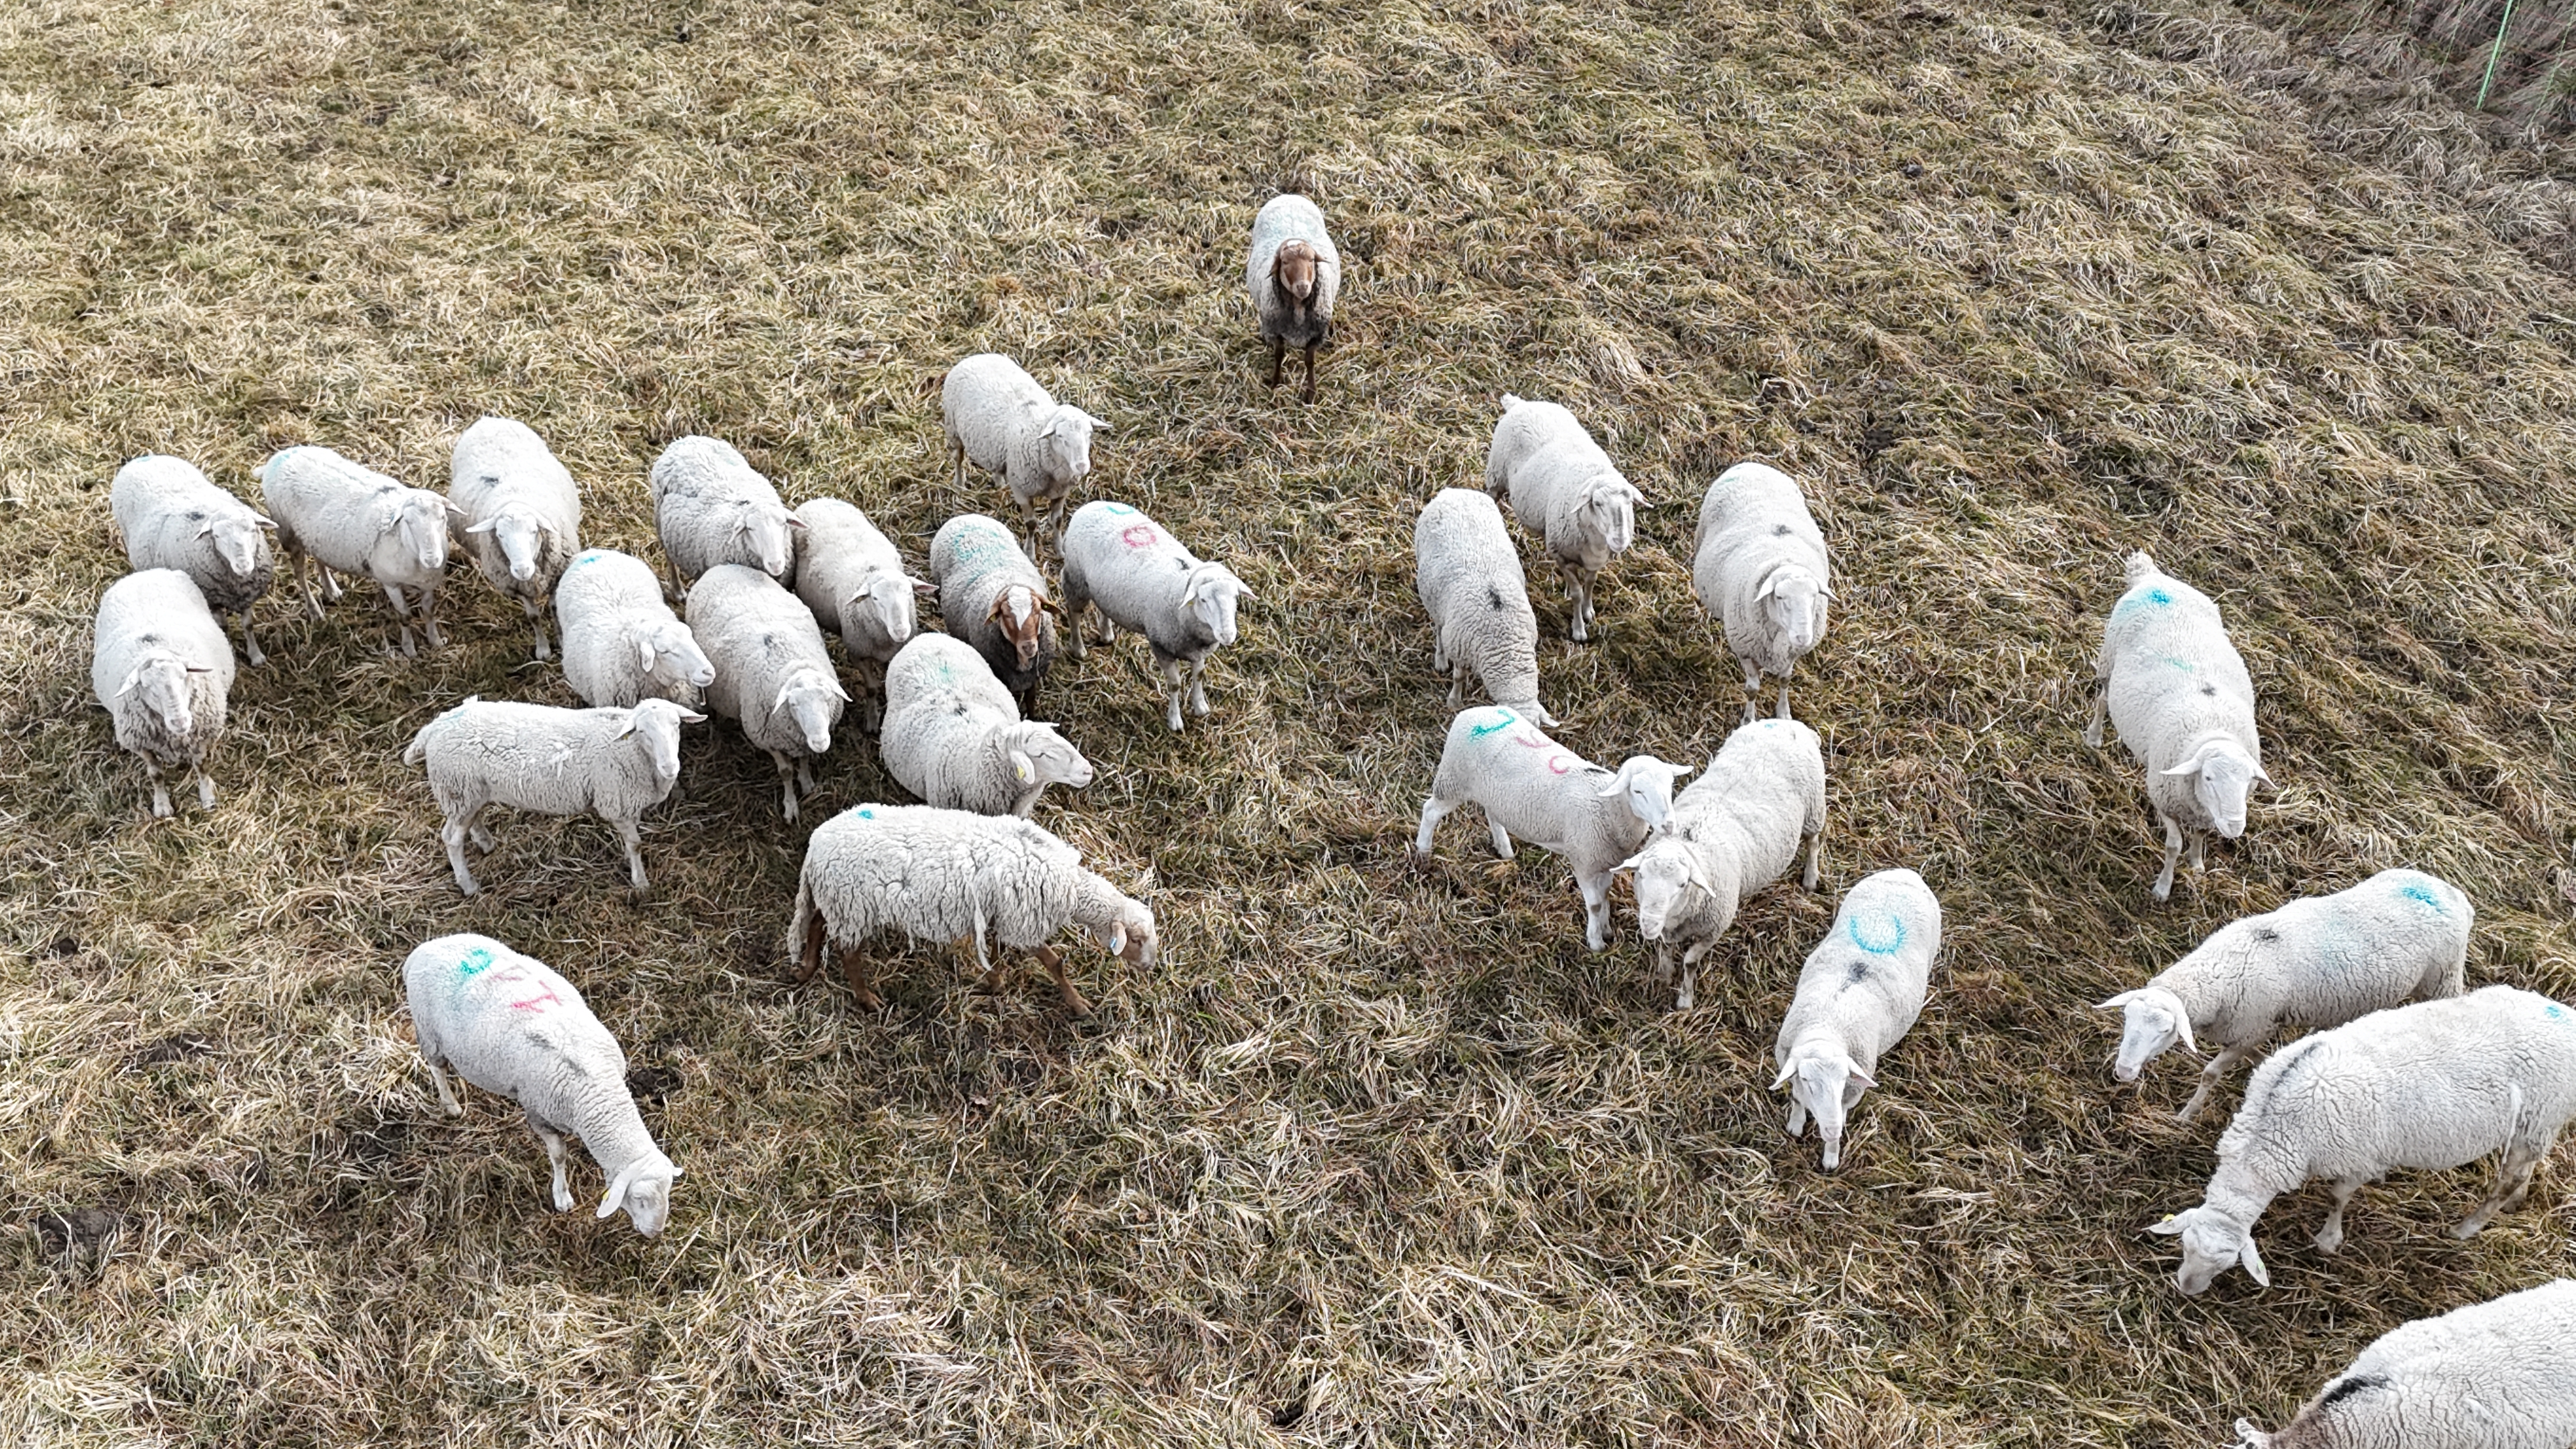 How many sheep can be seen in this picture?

26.